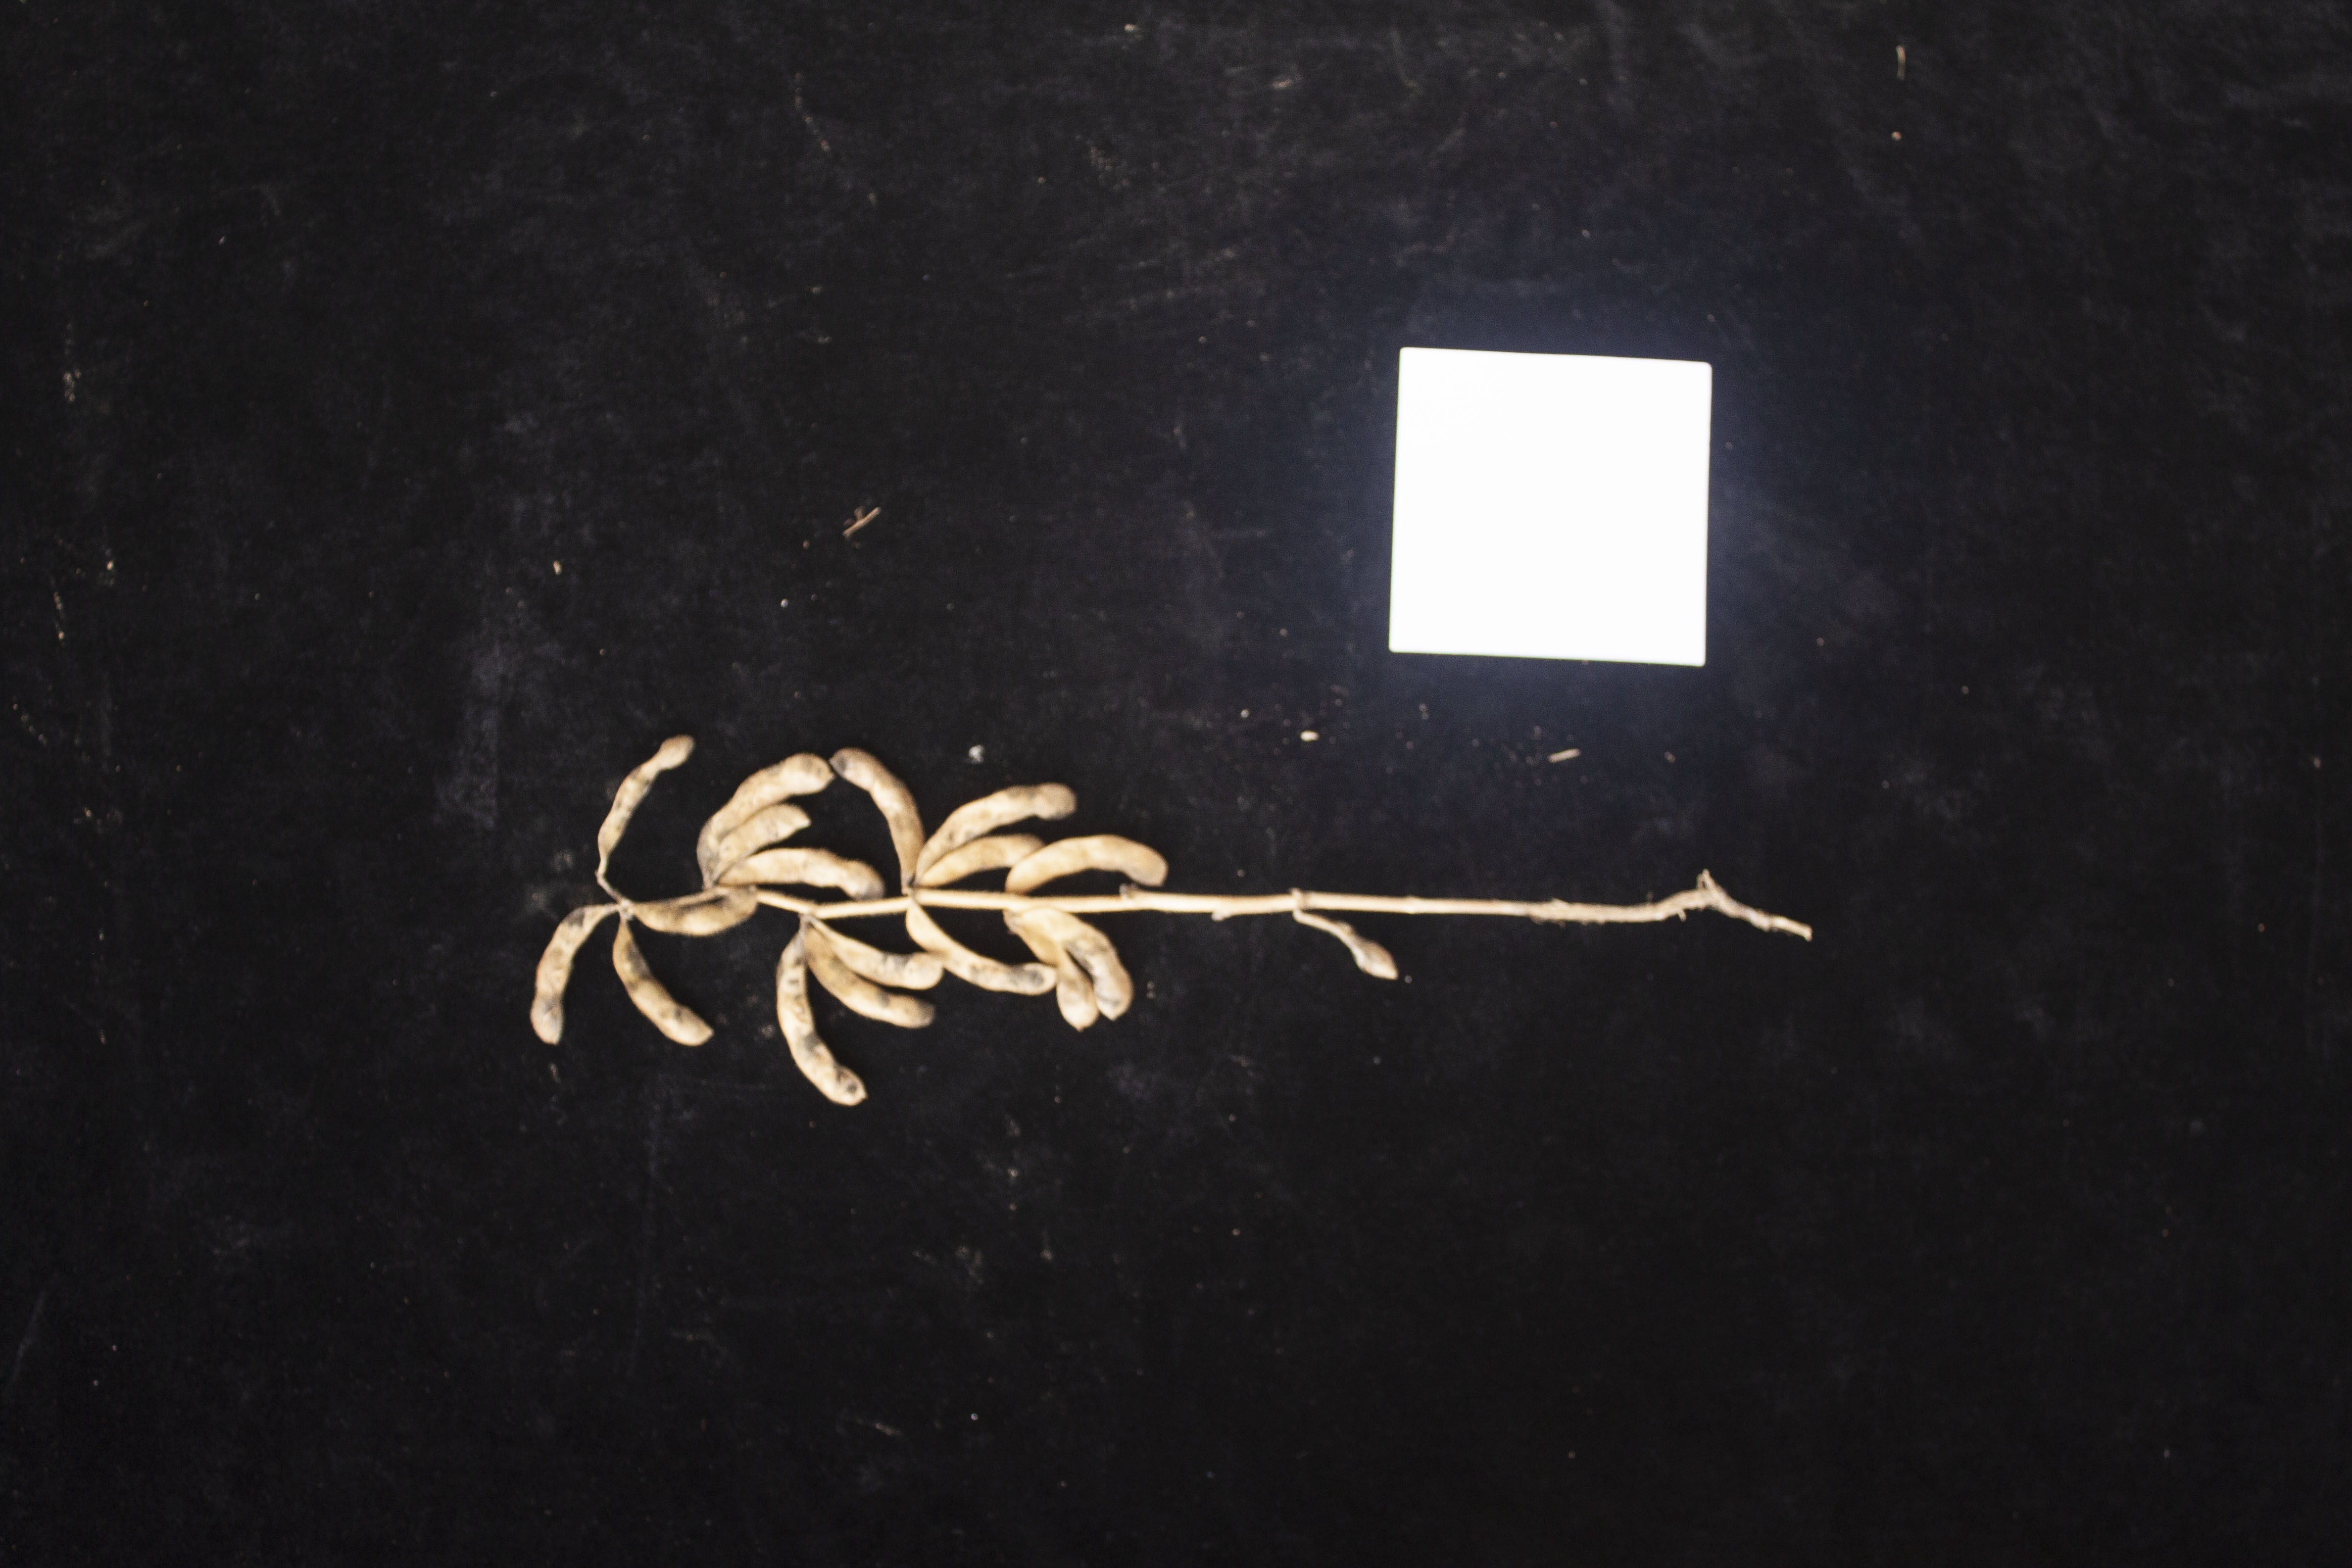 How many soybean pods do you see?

17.